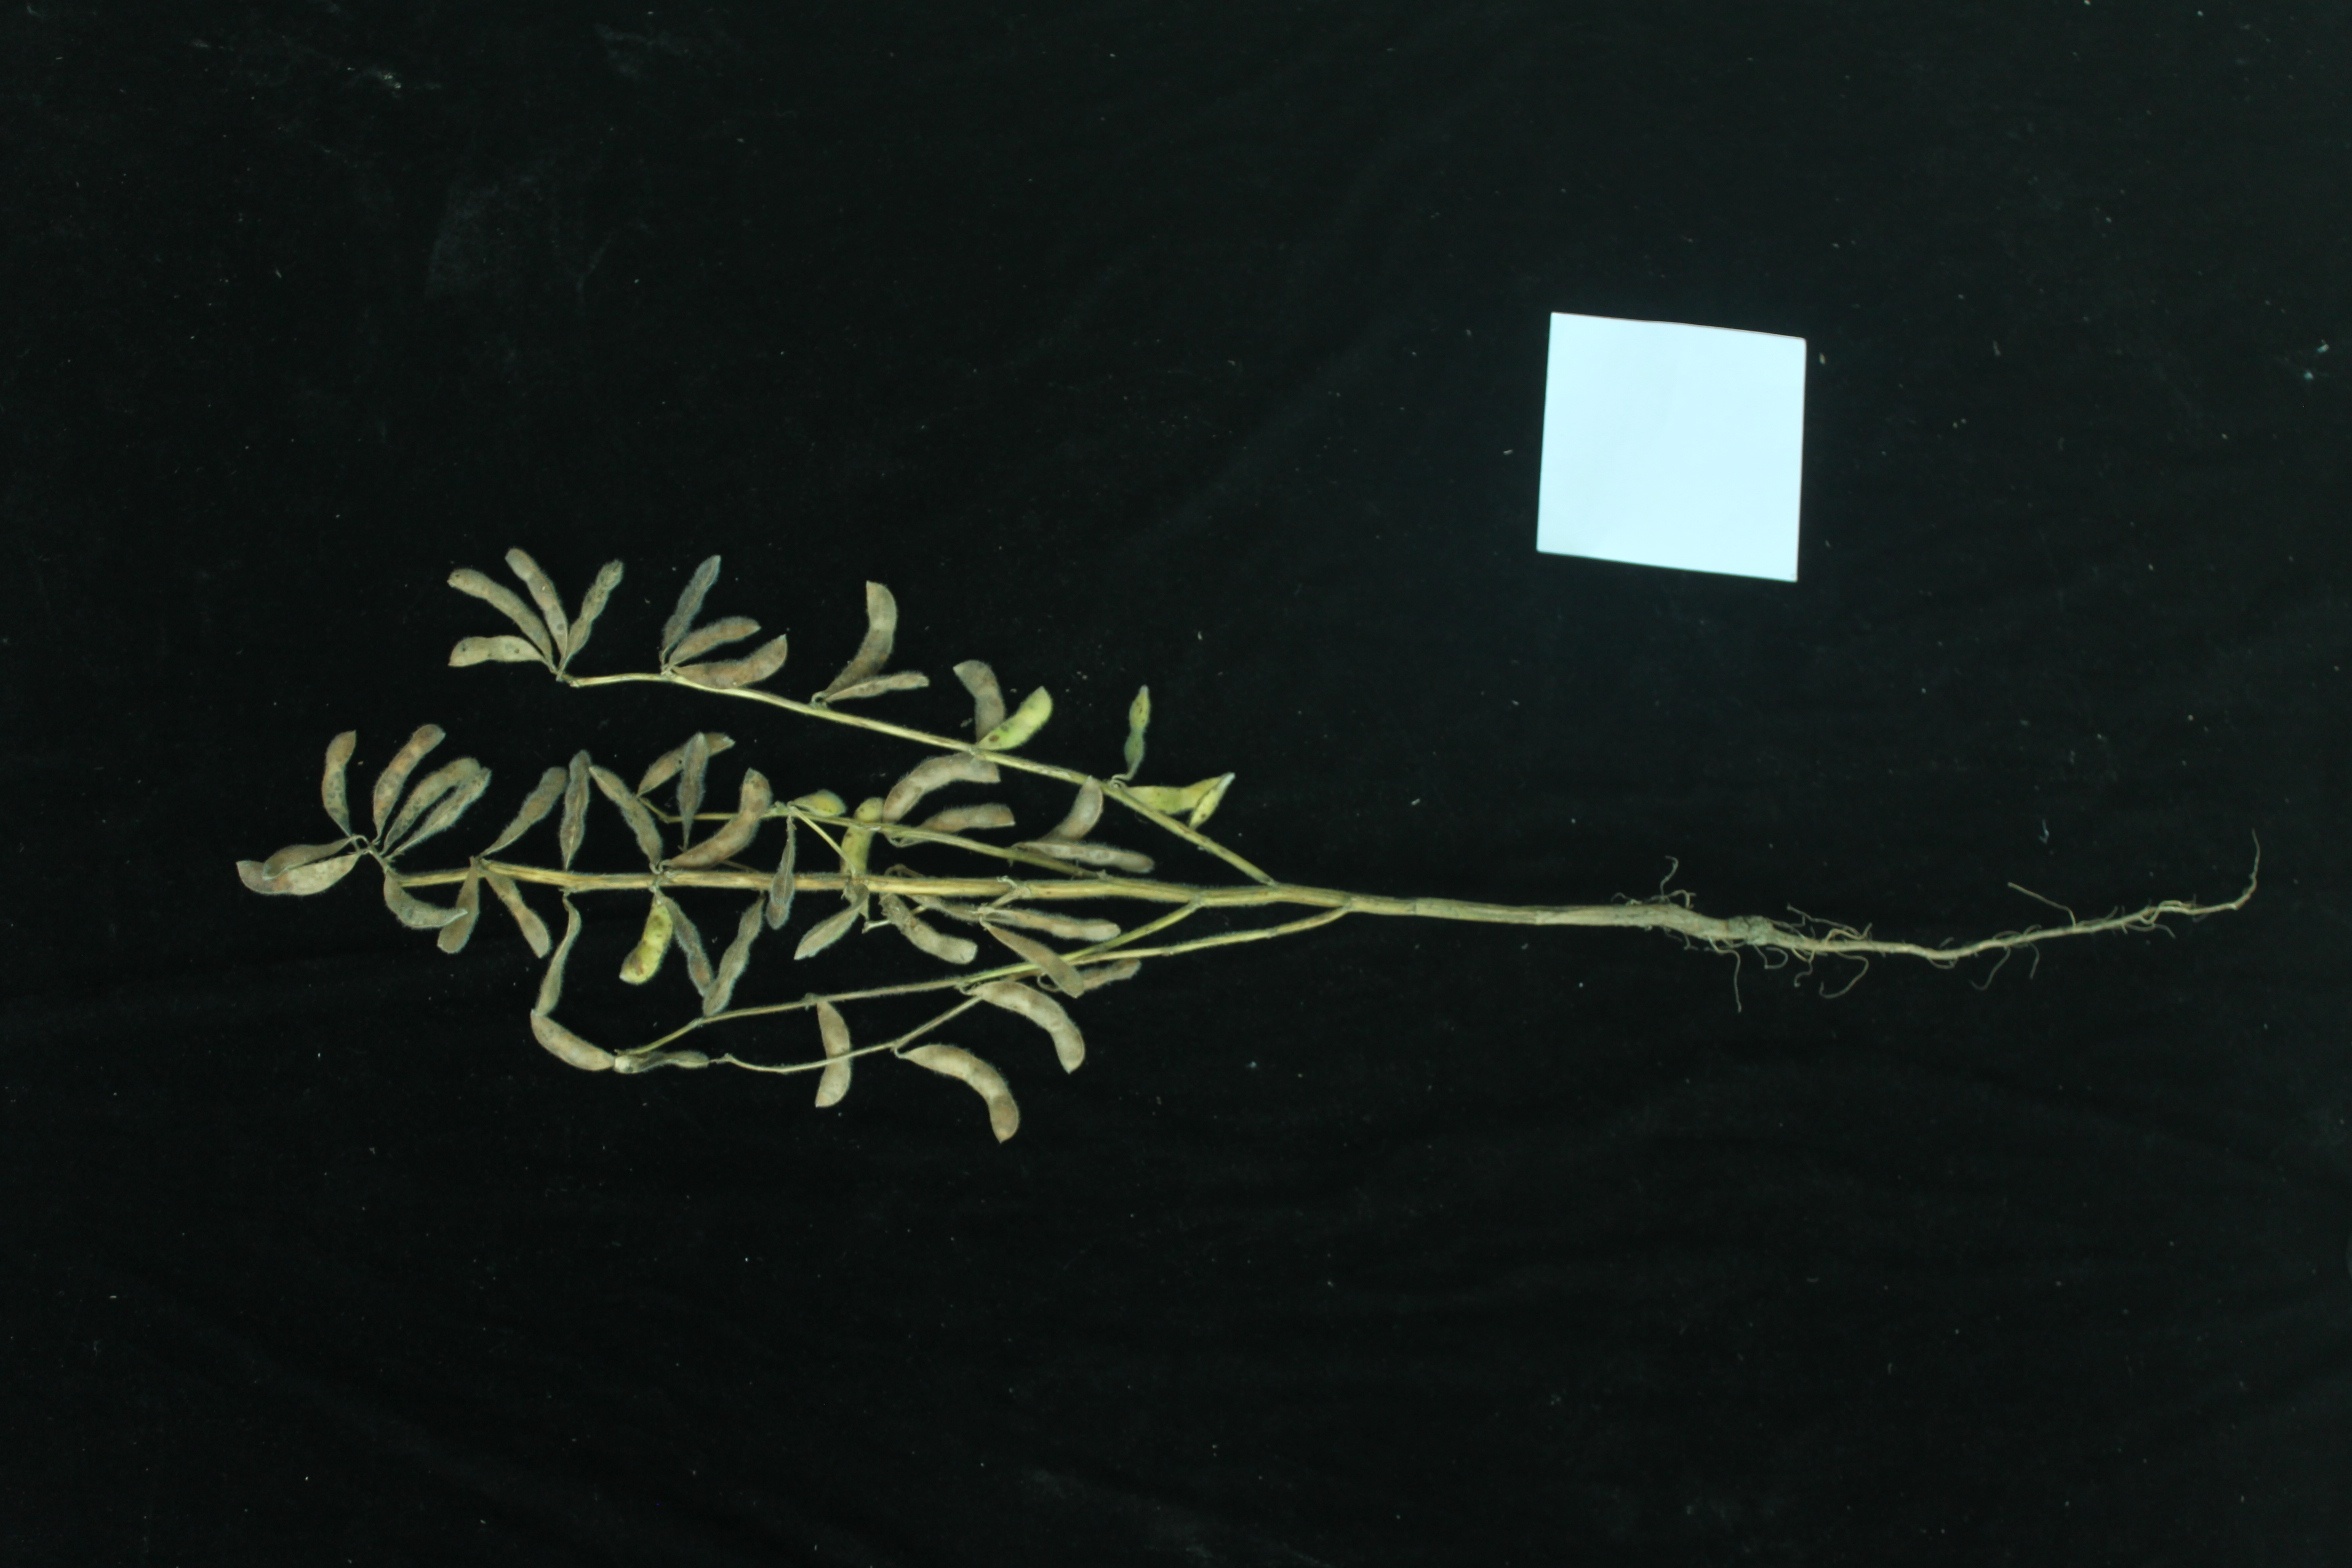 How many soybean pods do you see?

49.